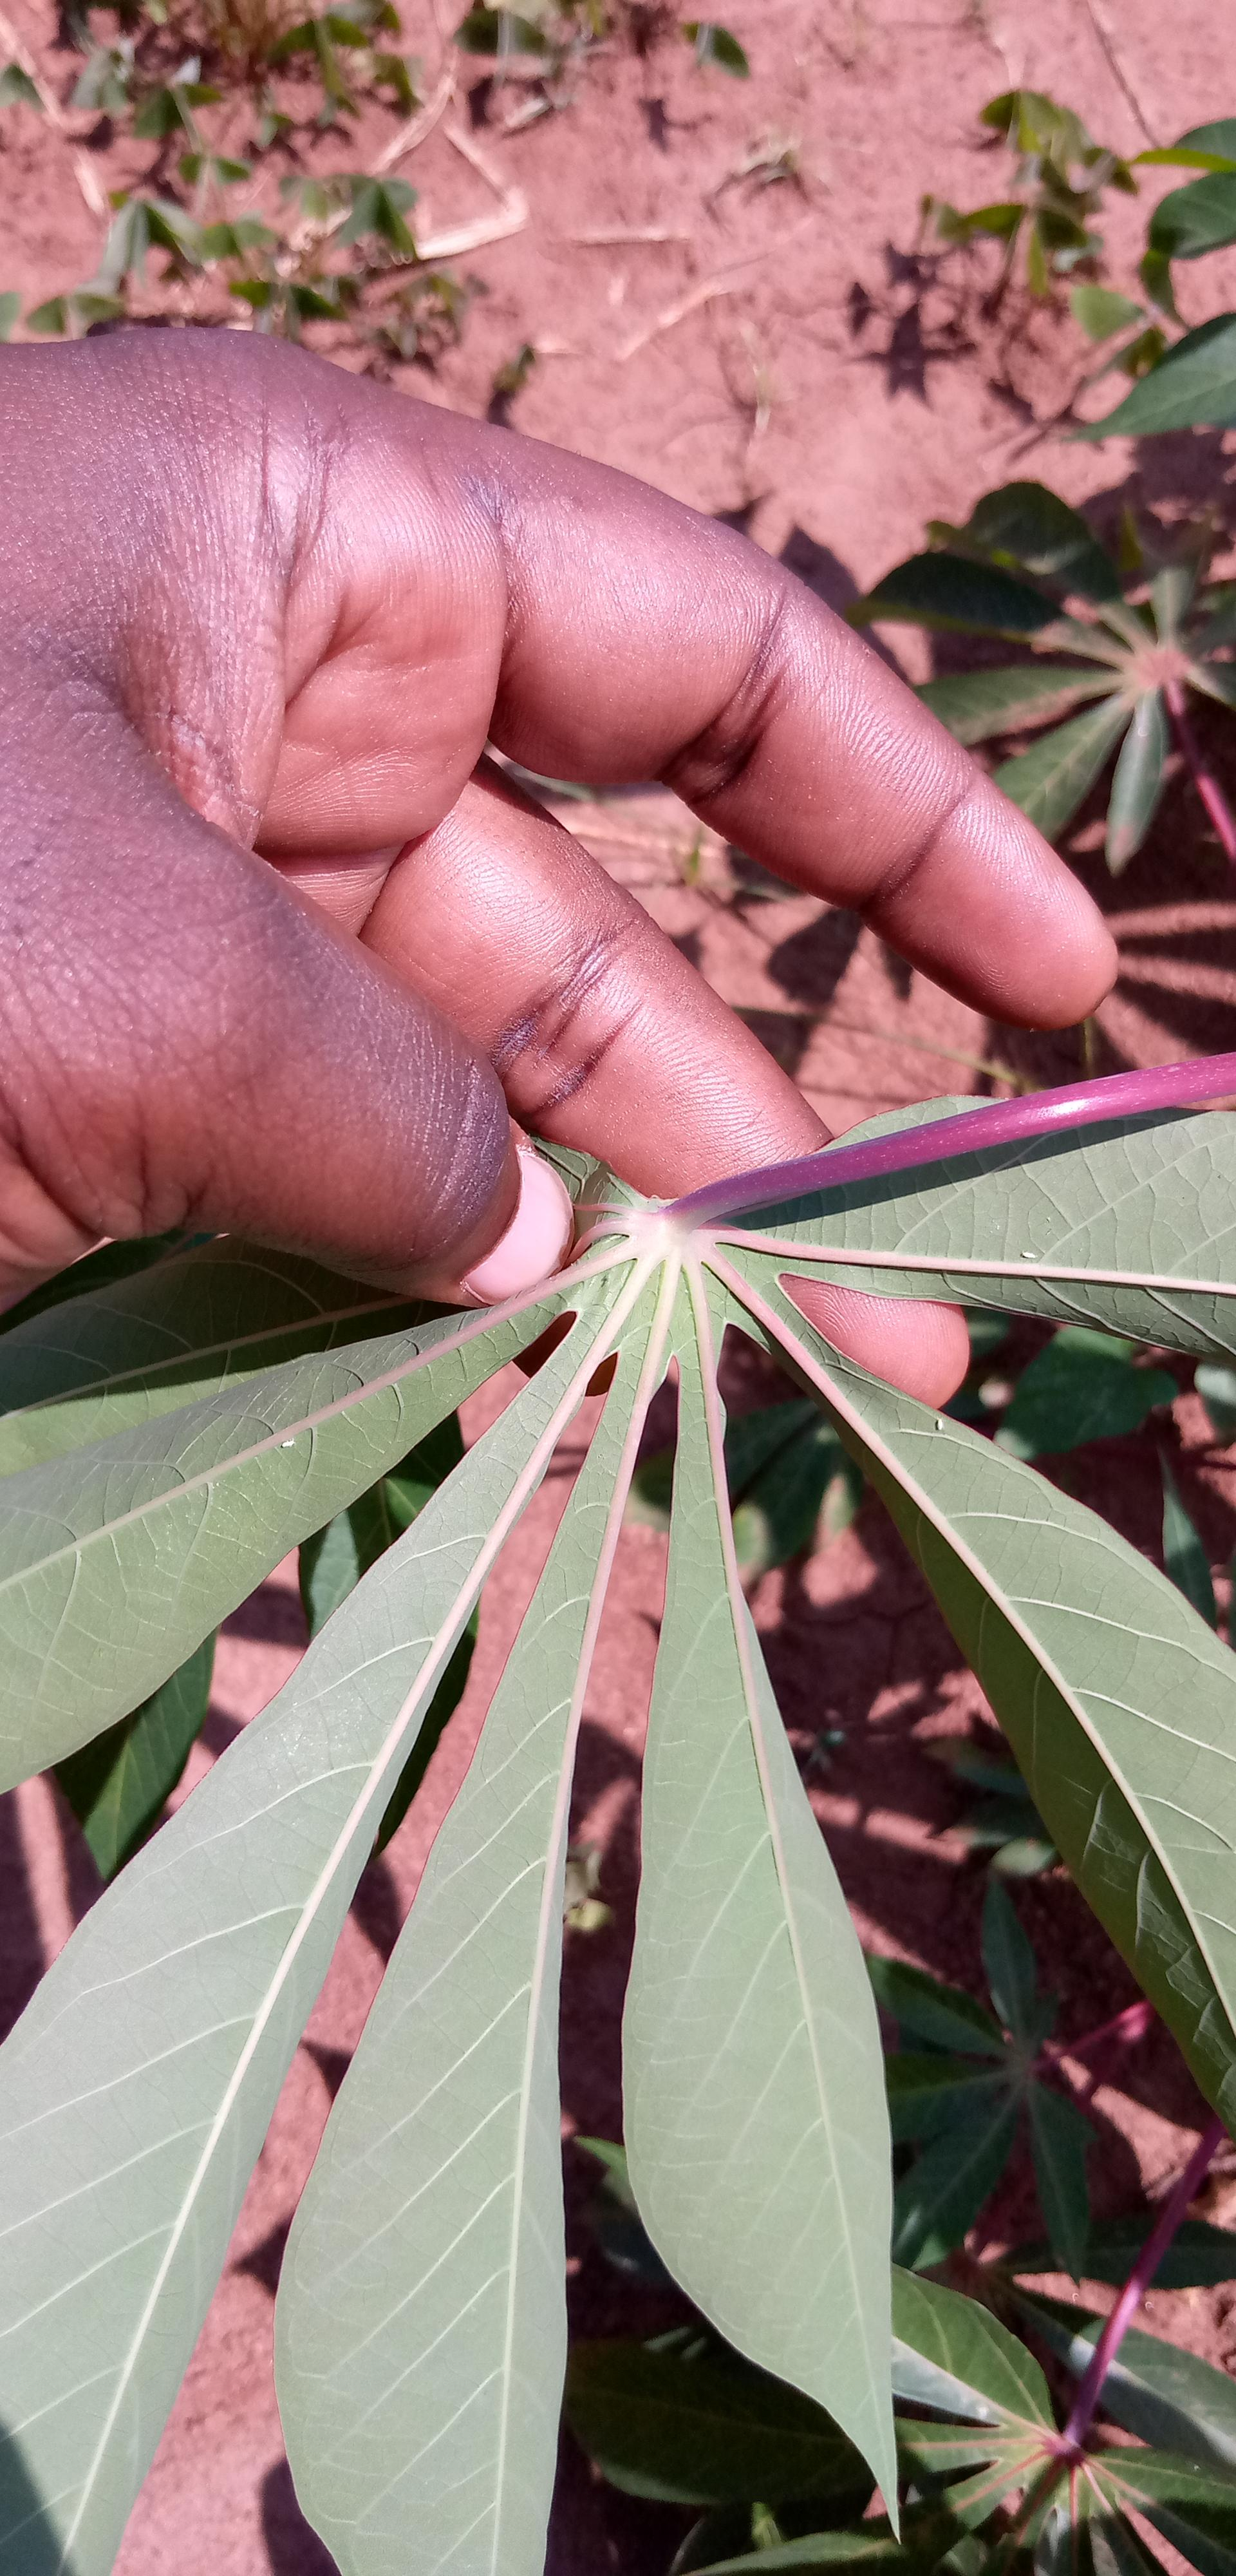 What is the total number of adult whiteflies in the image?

3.